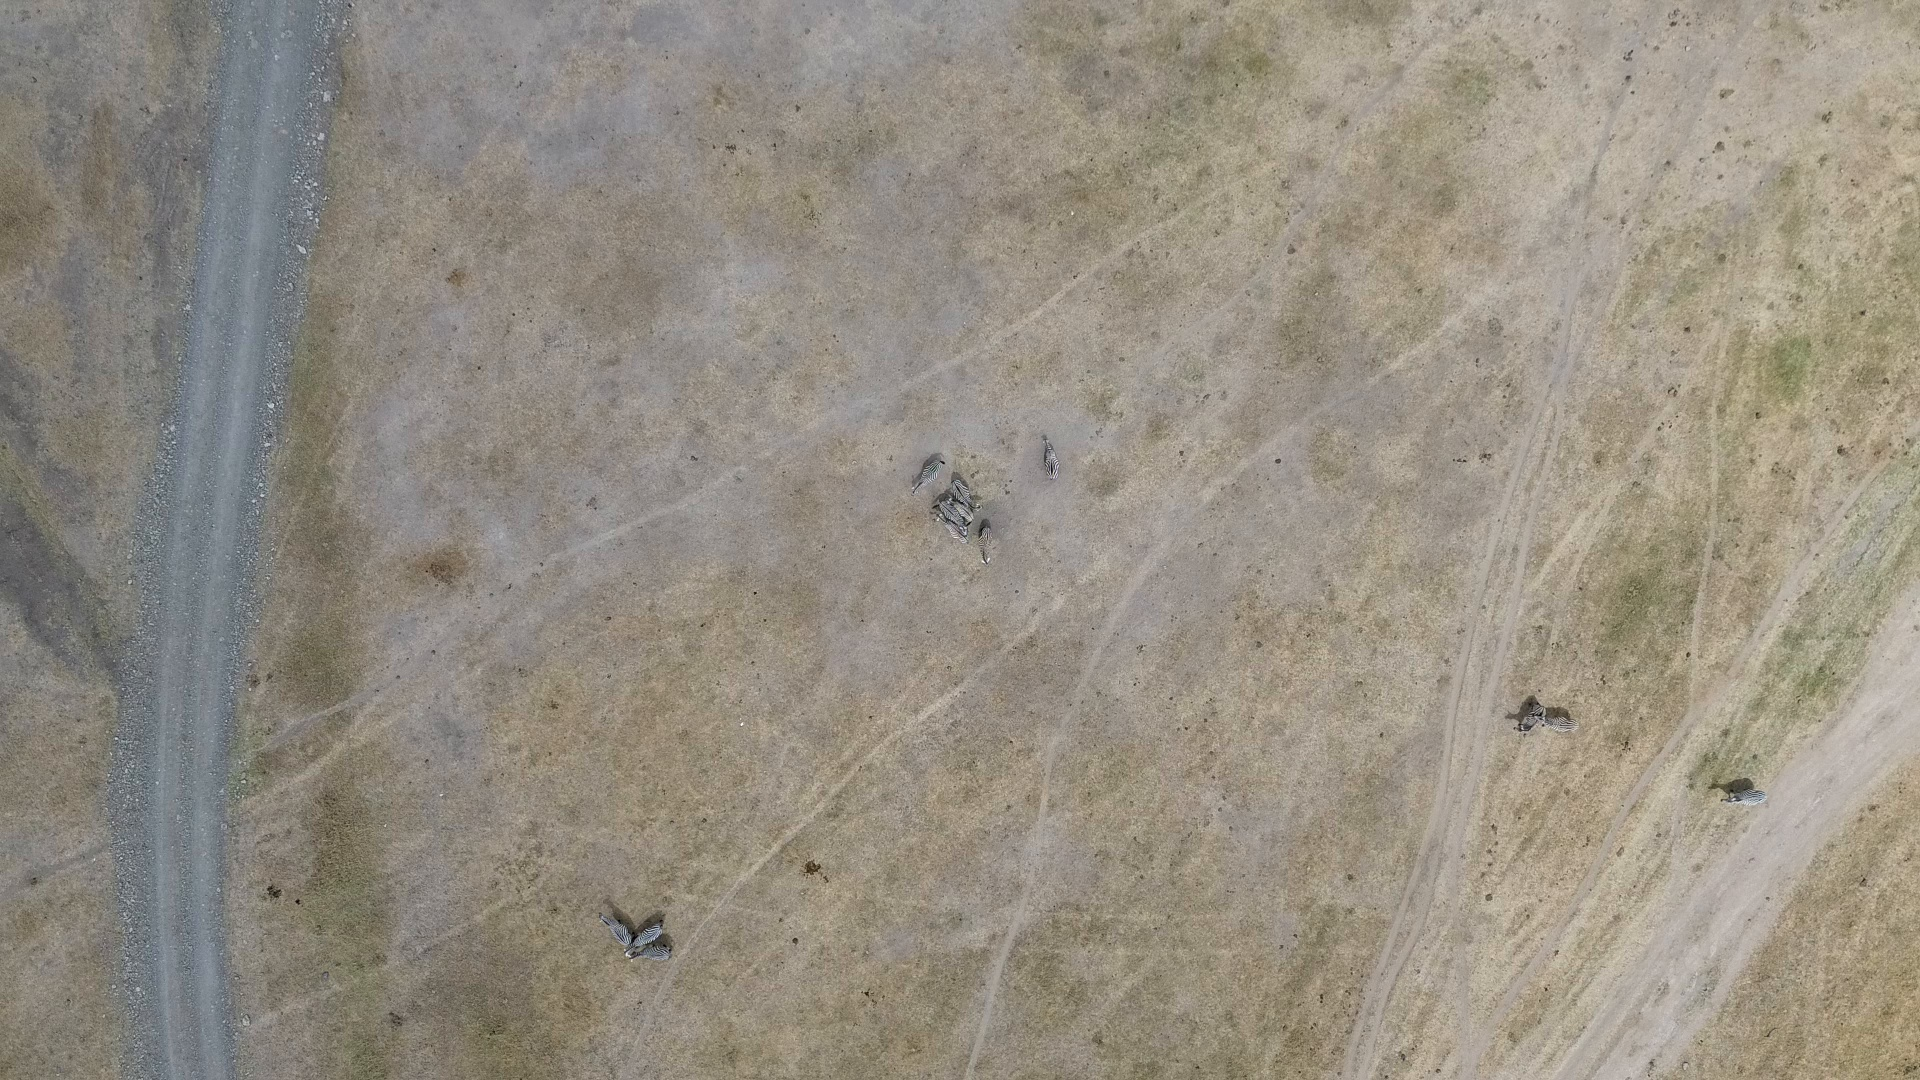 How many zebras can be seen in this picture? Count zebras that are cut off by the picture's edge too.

14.